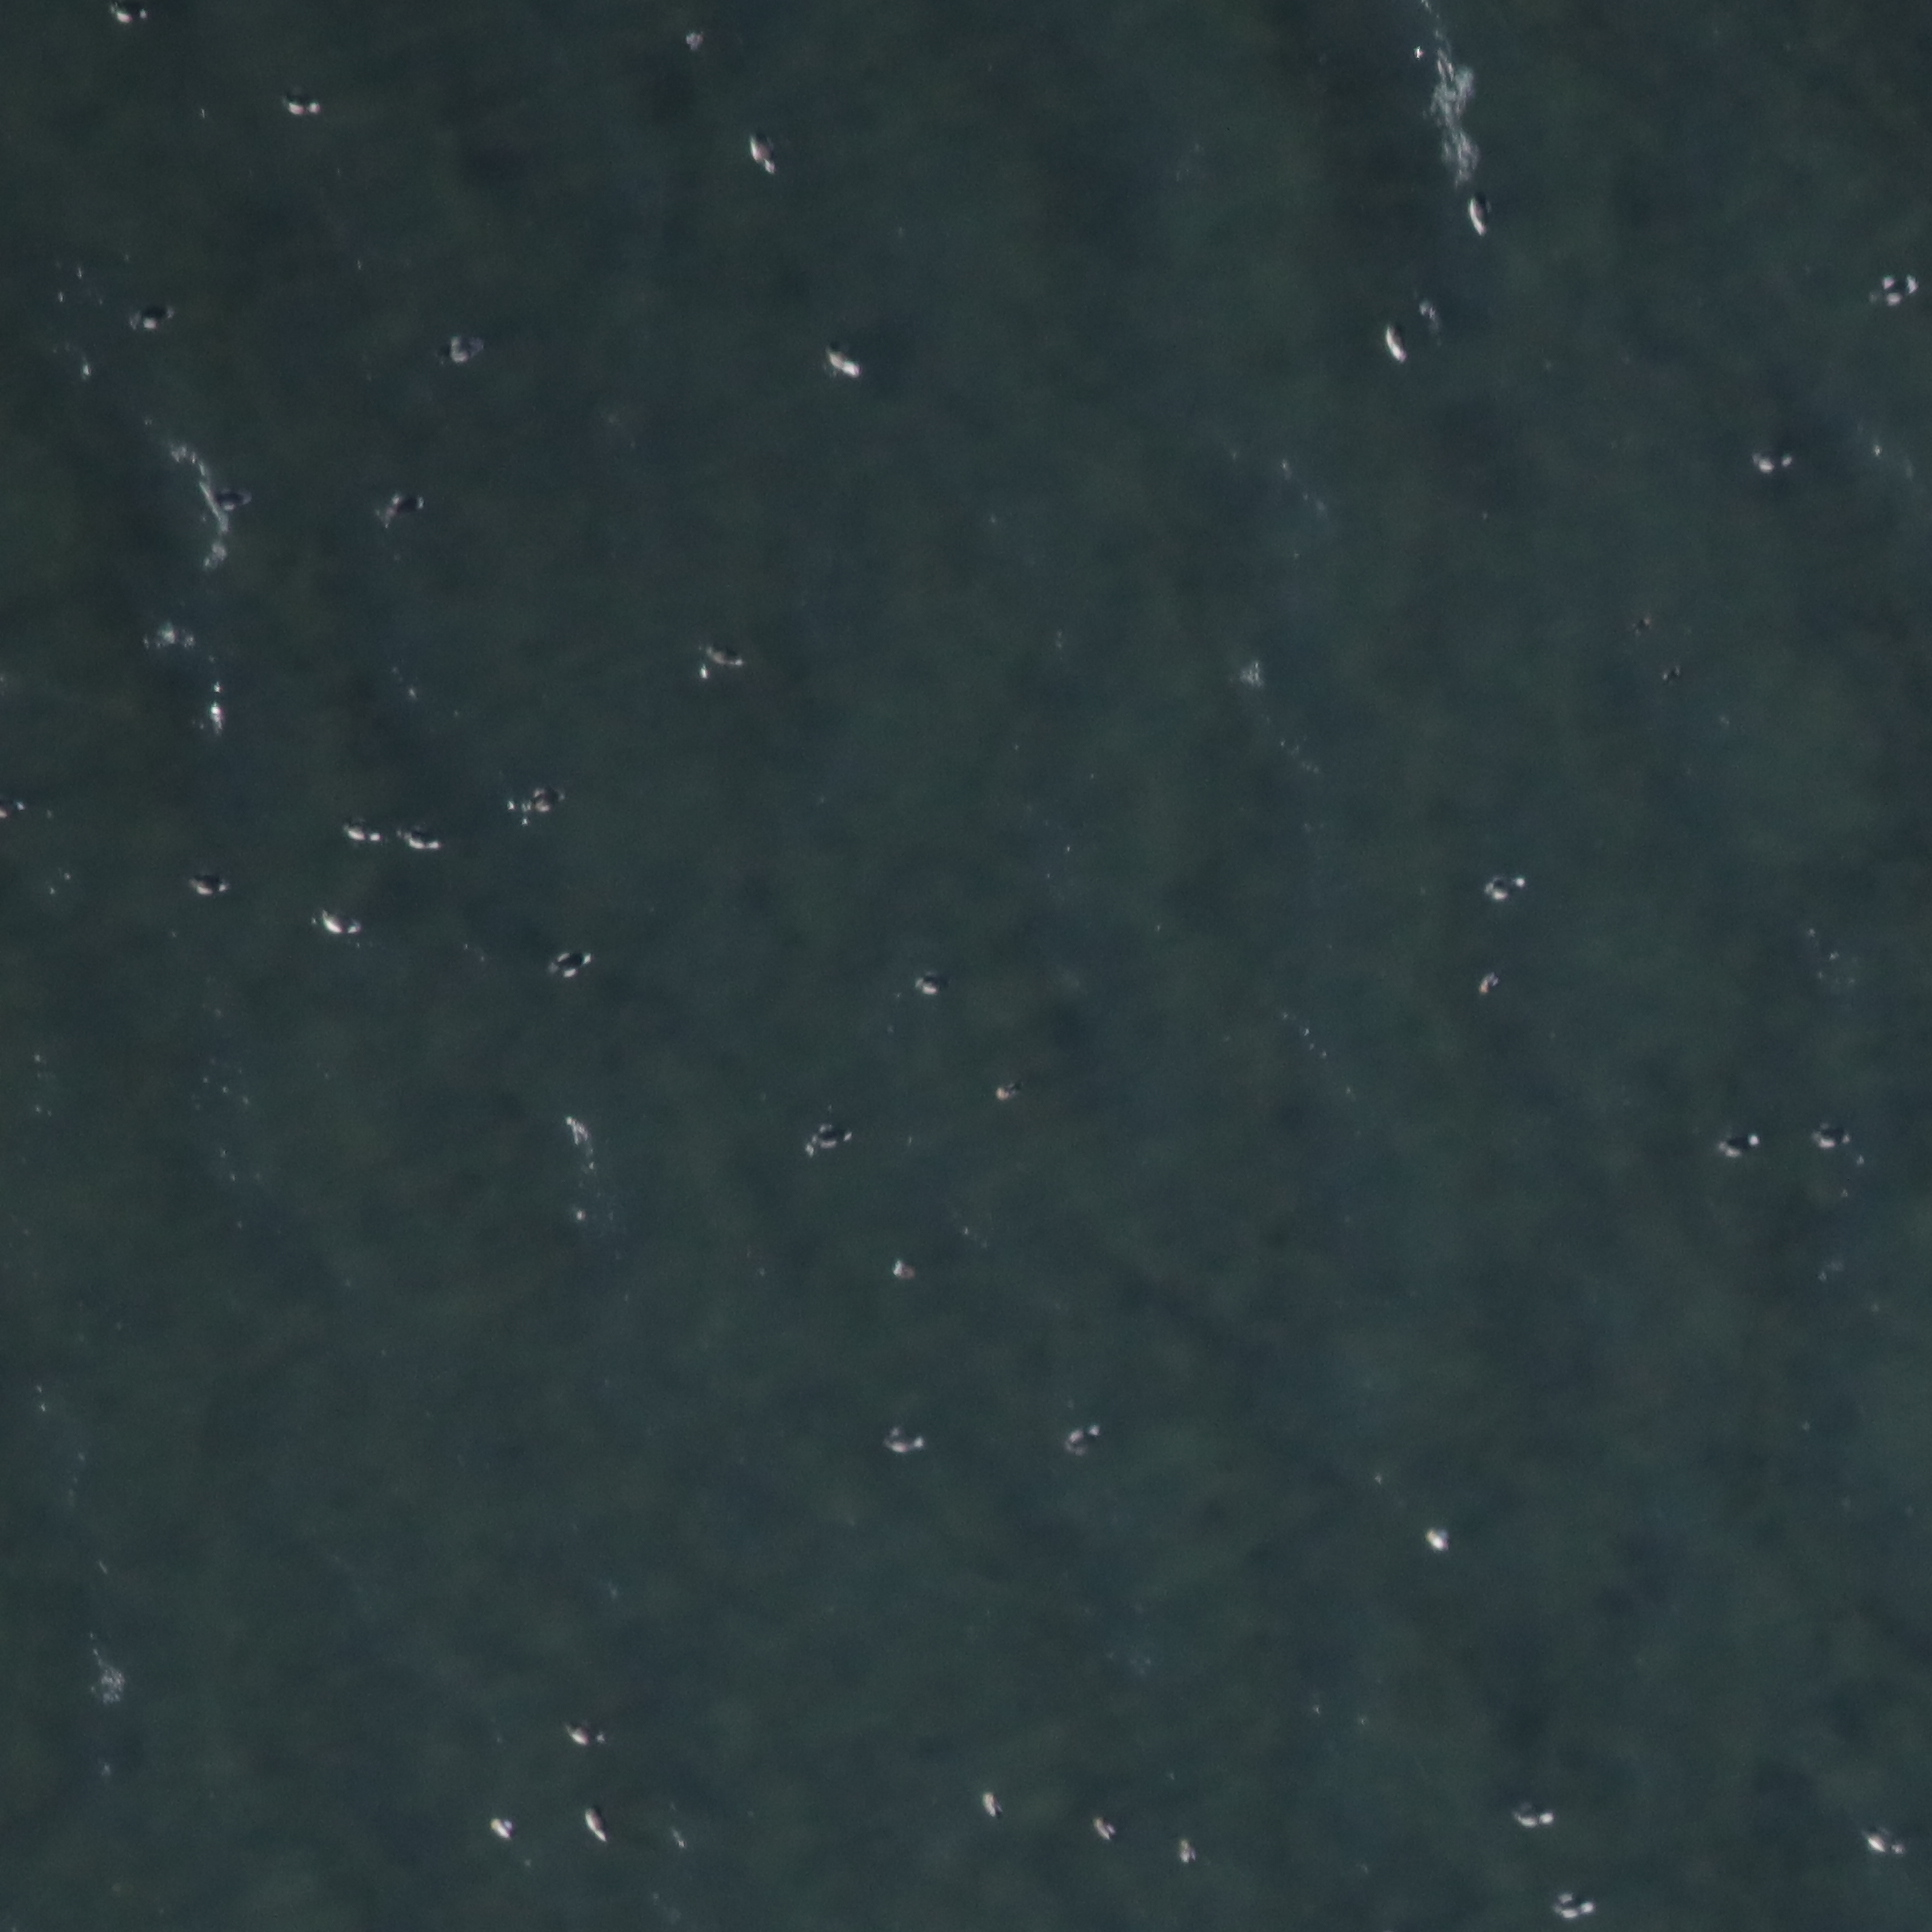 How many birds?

39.